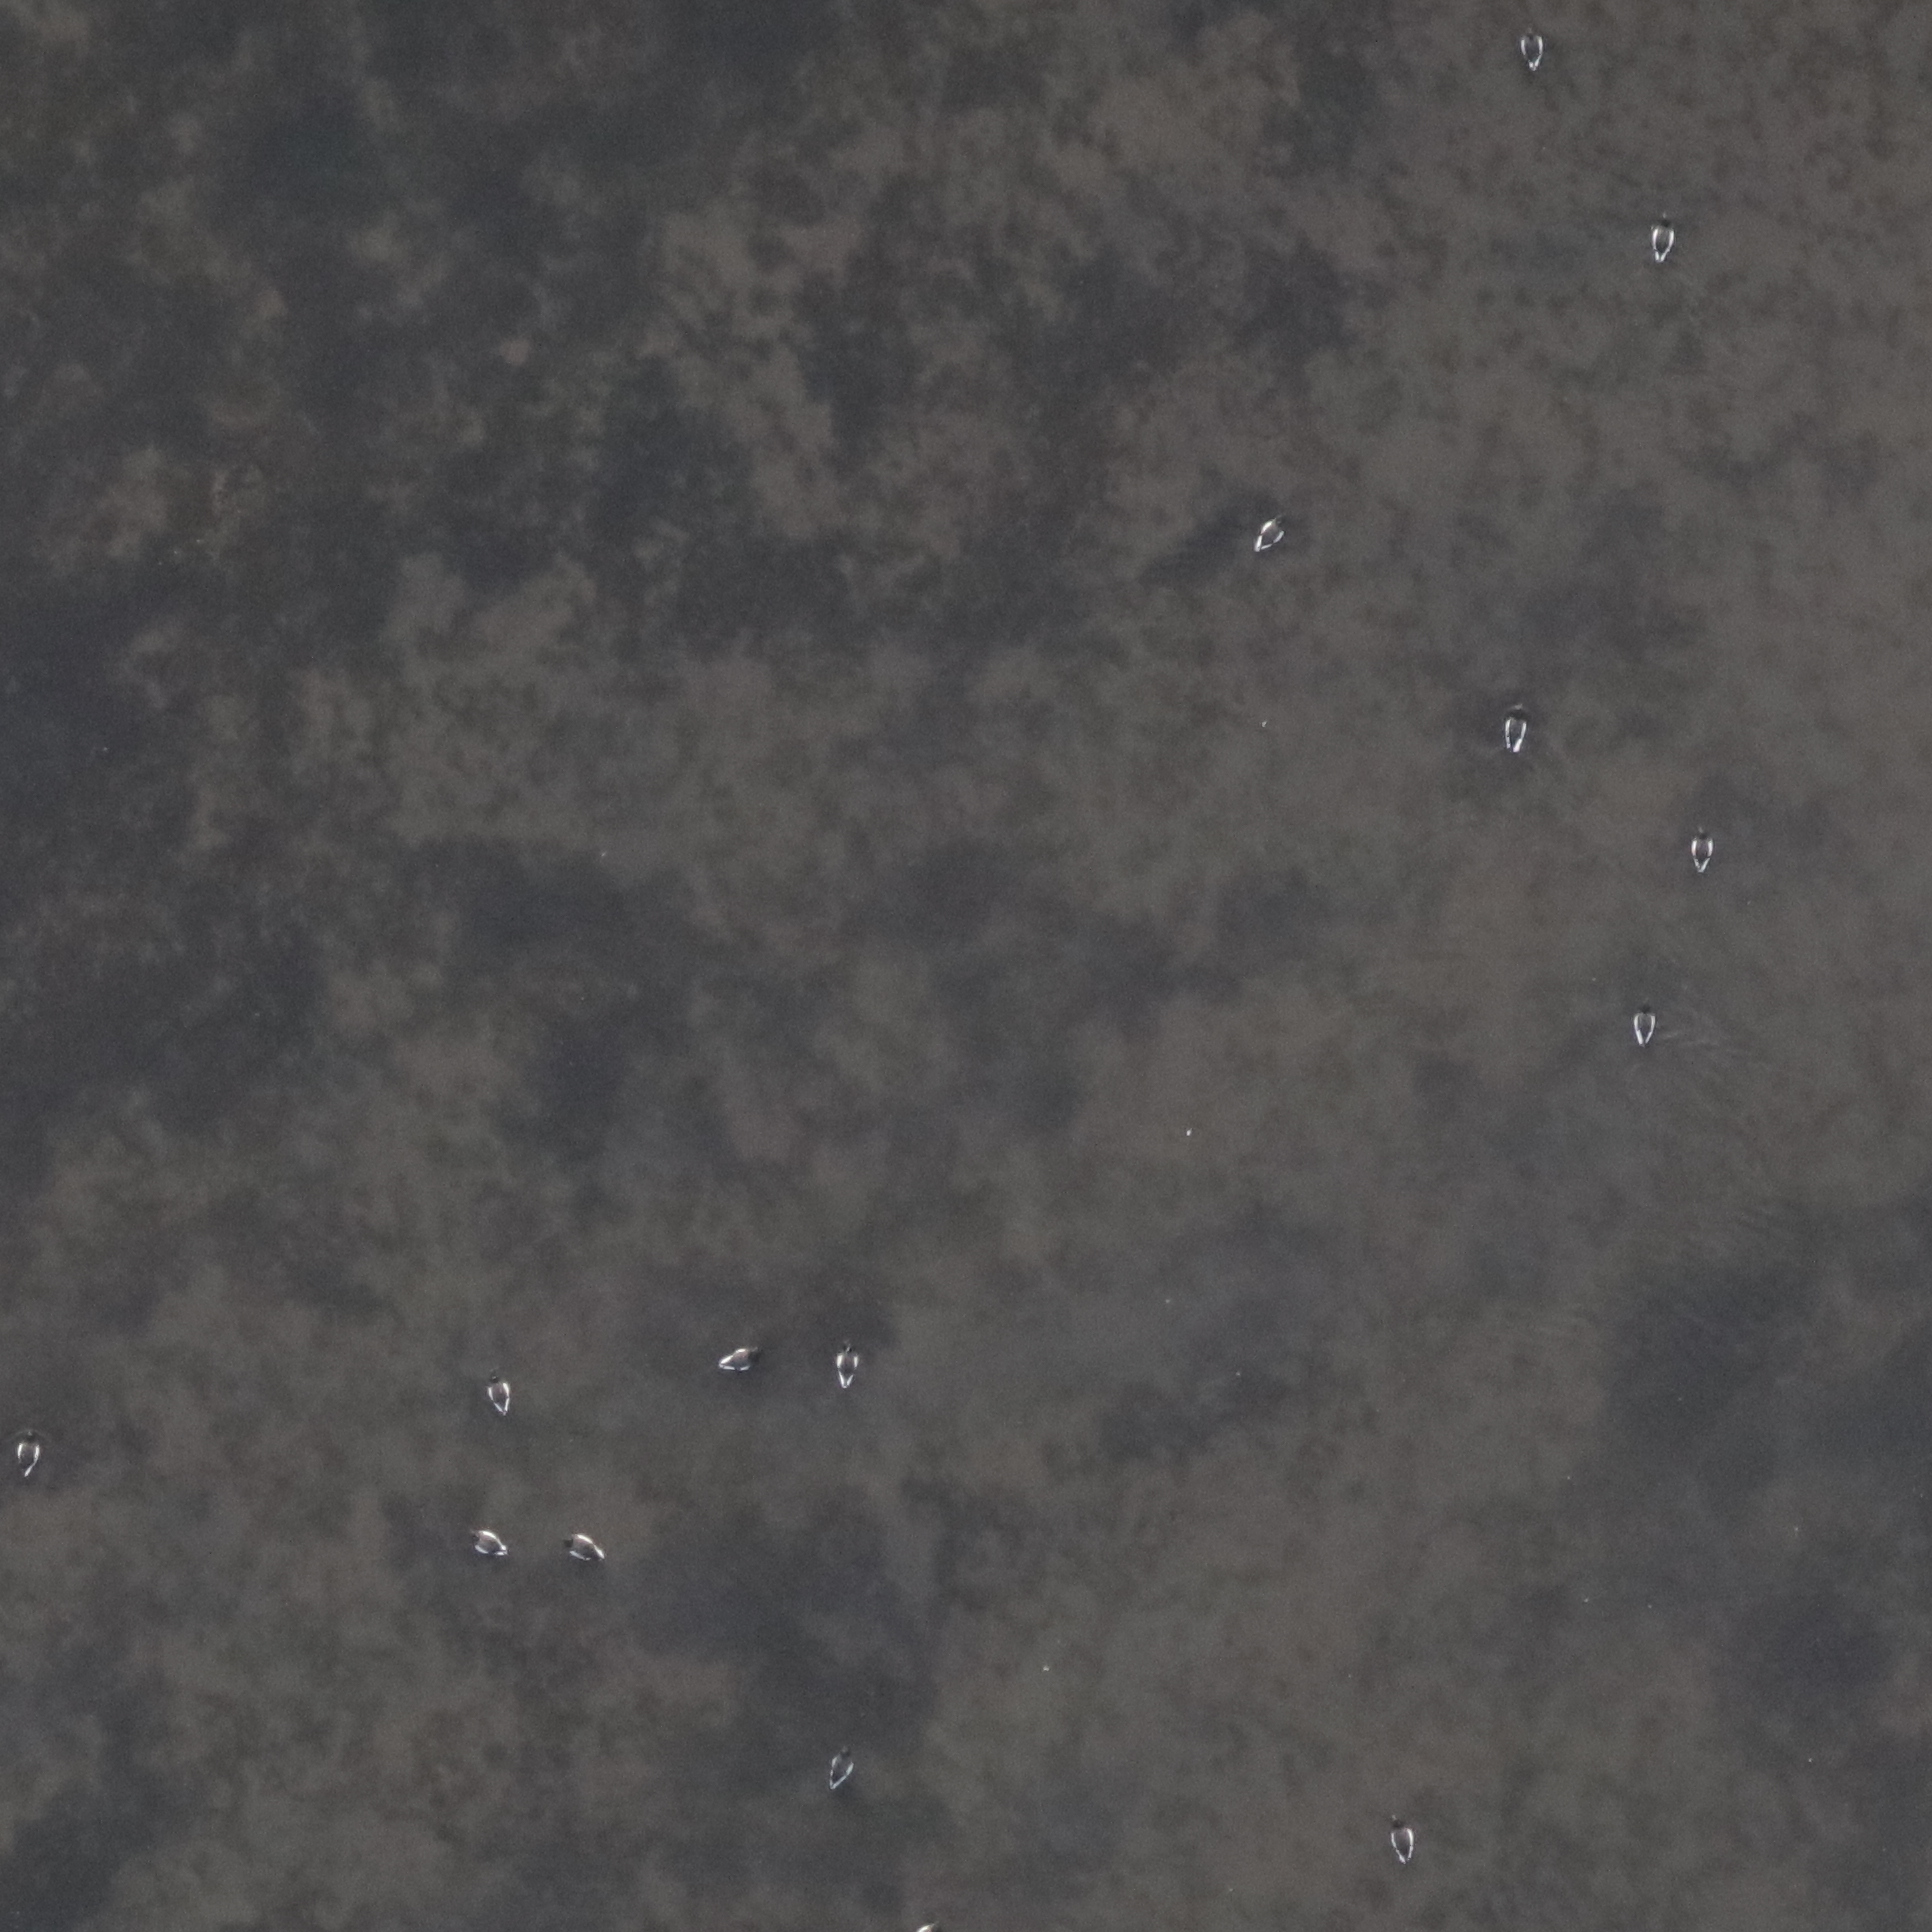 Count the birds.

14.